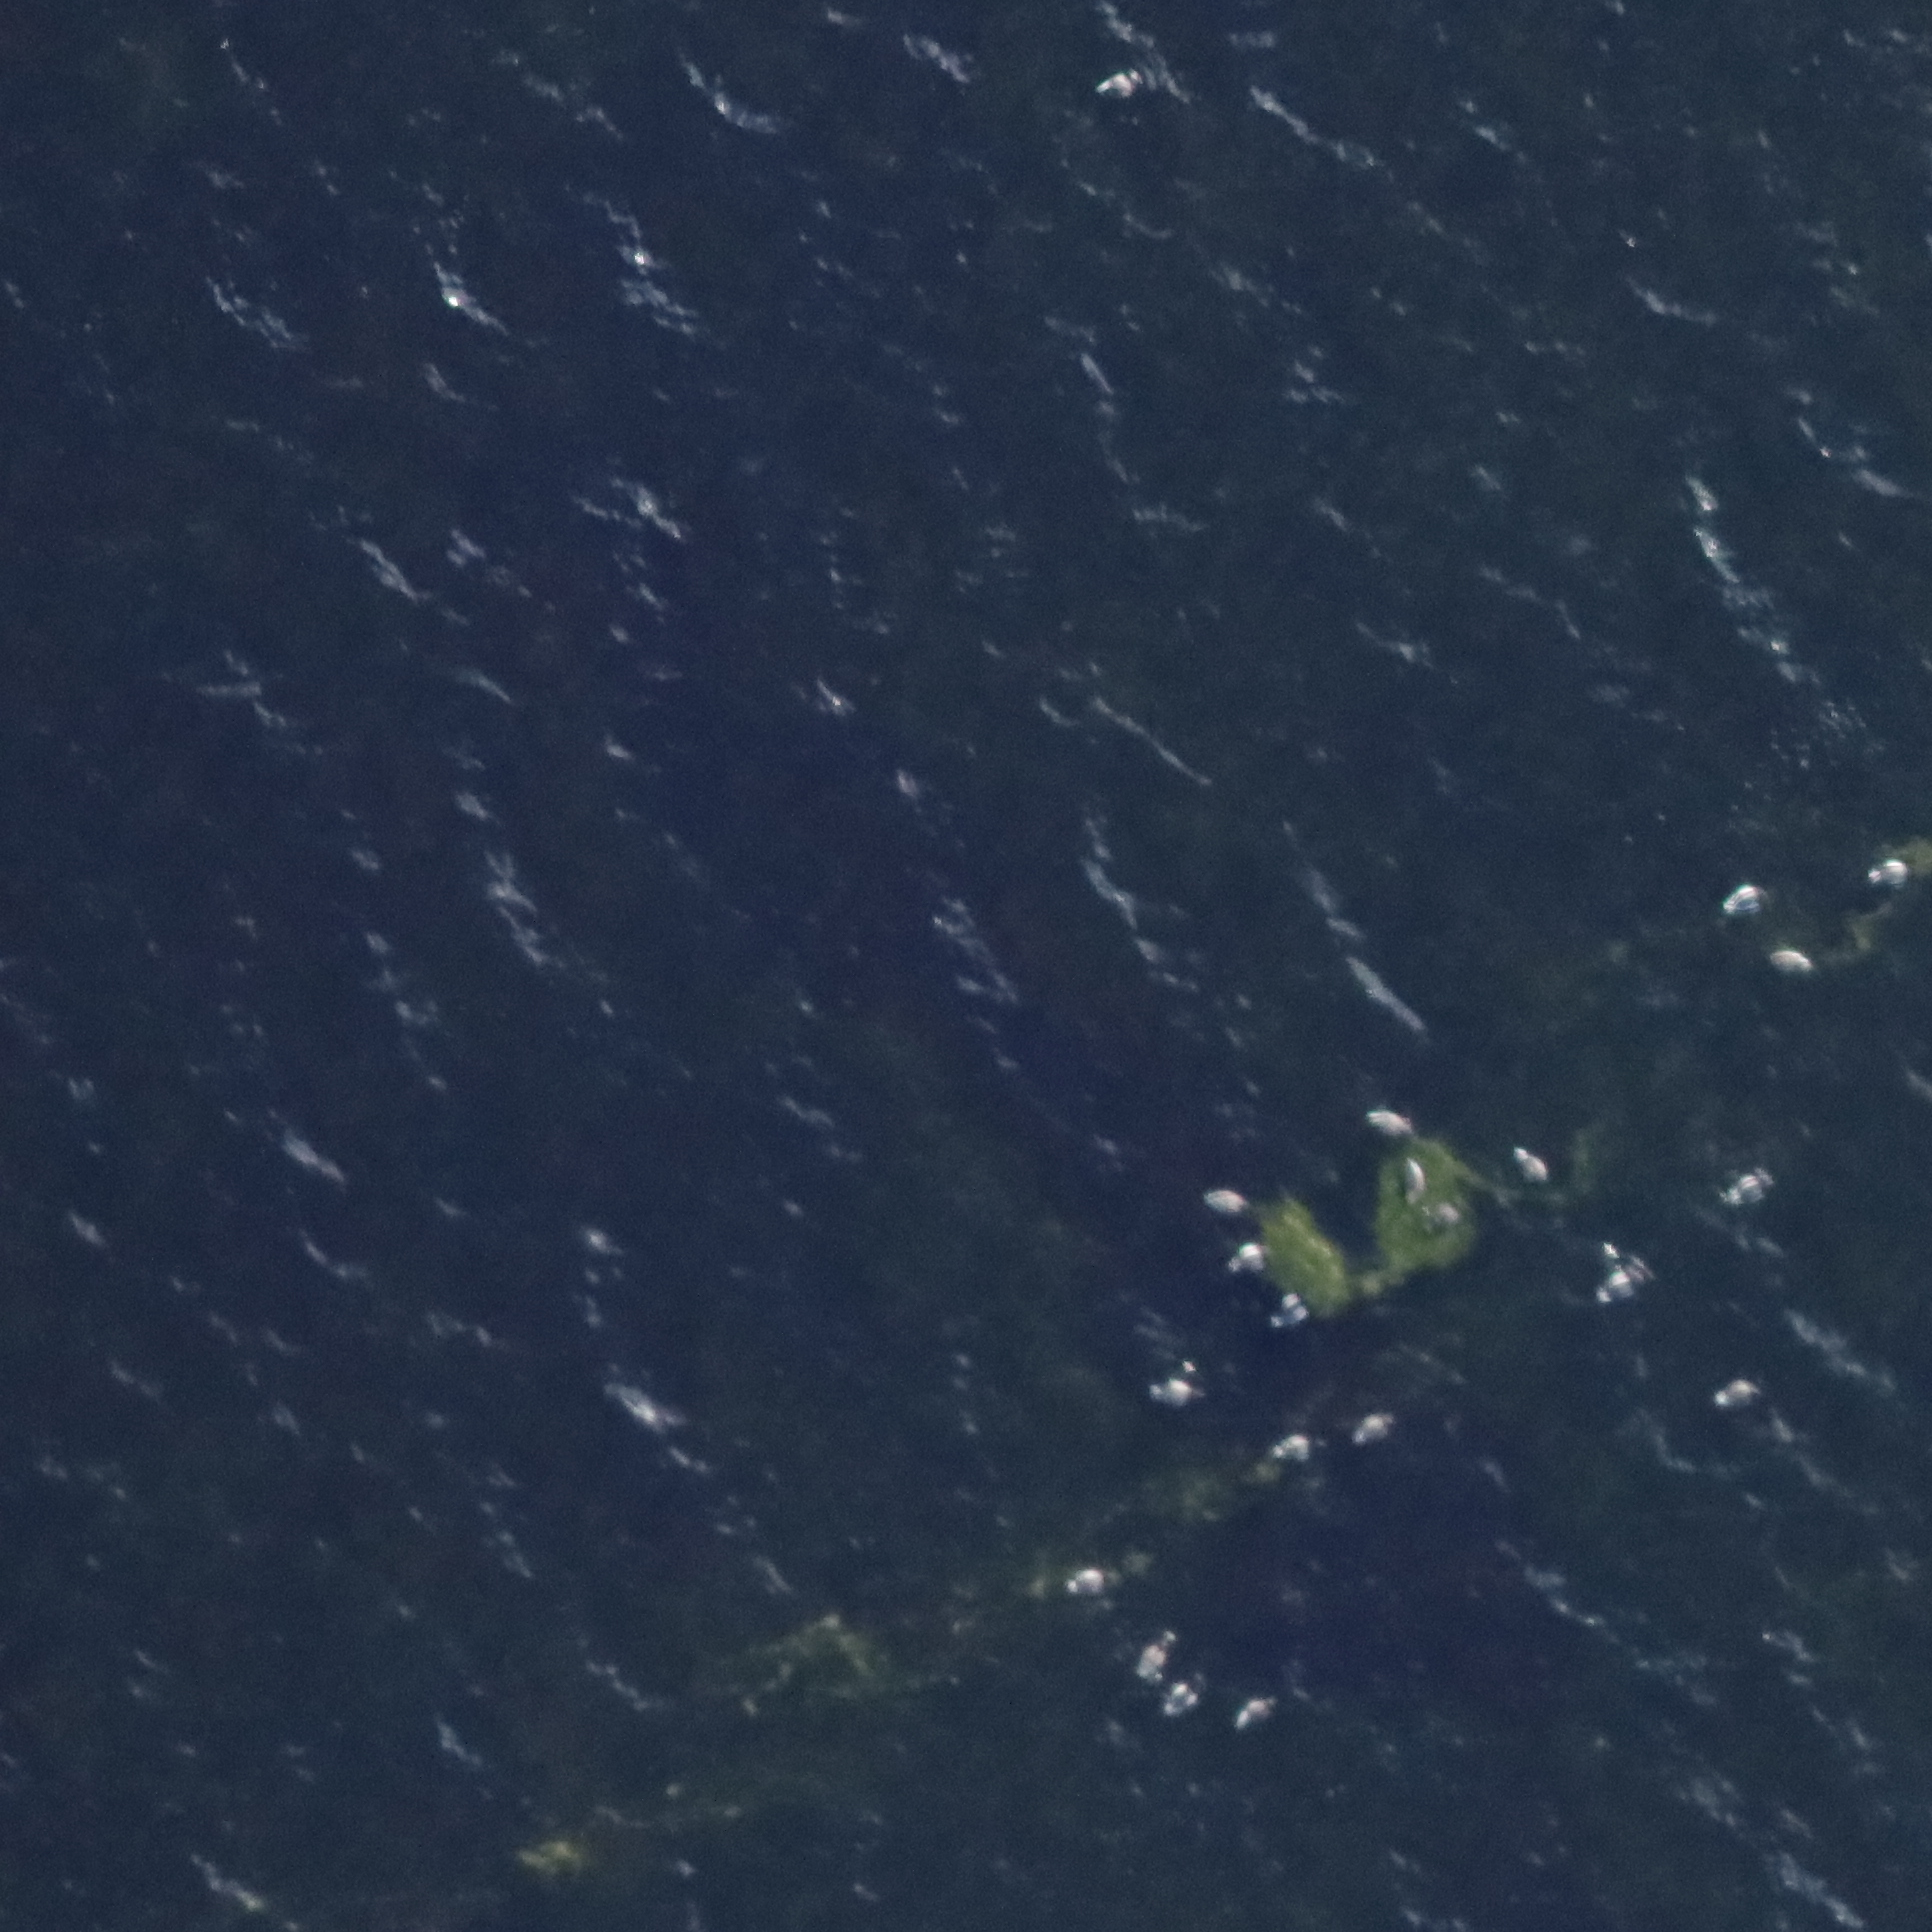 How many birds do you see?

21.